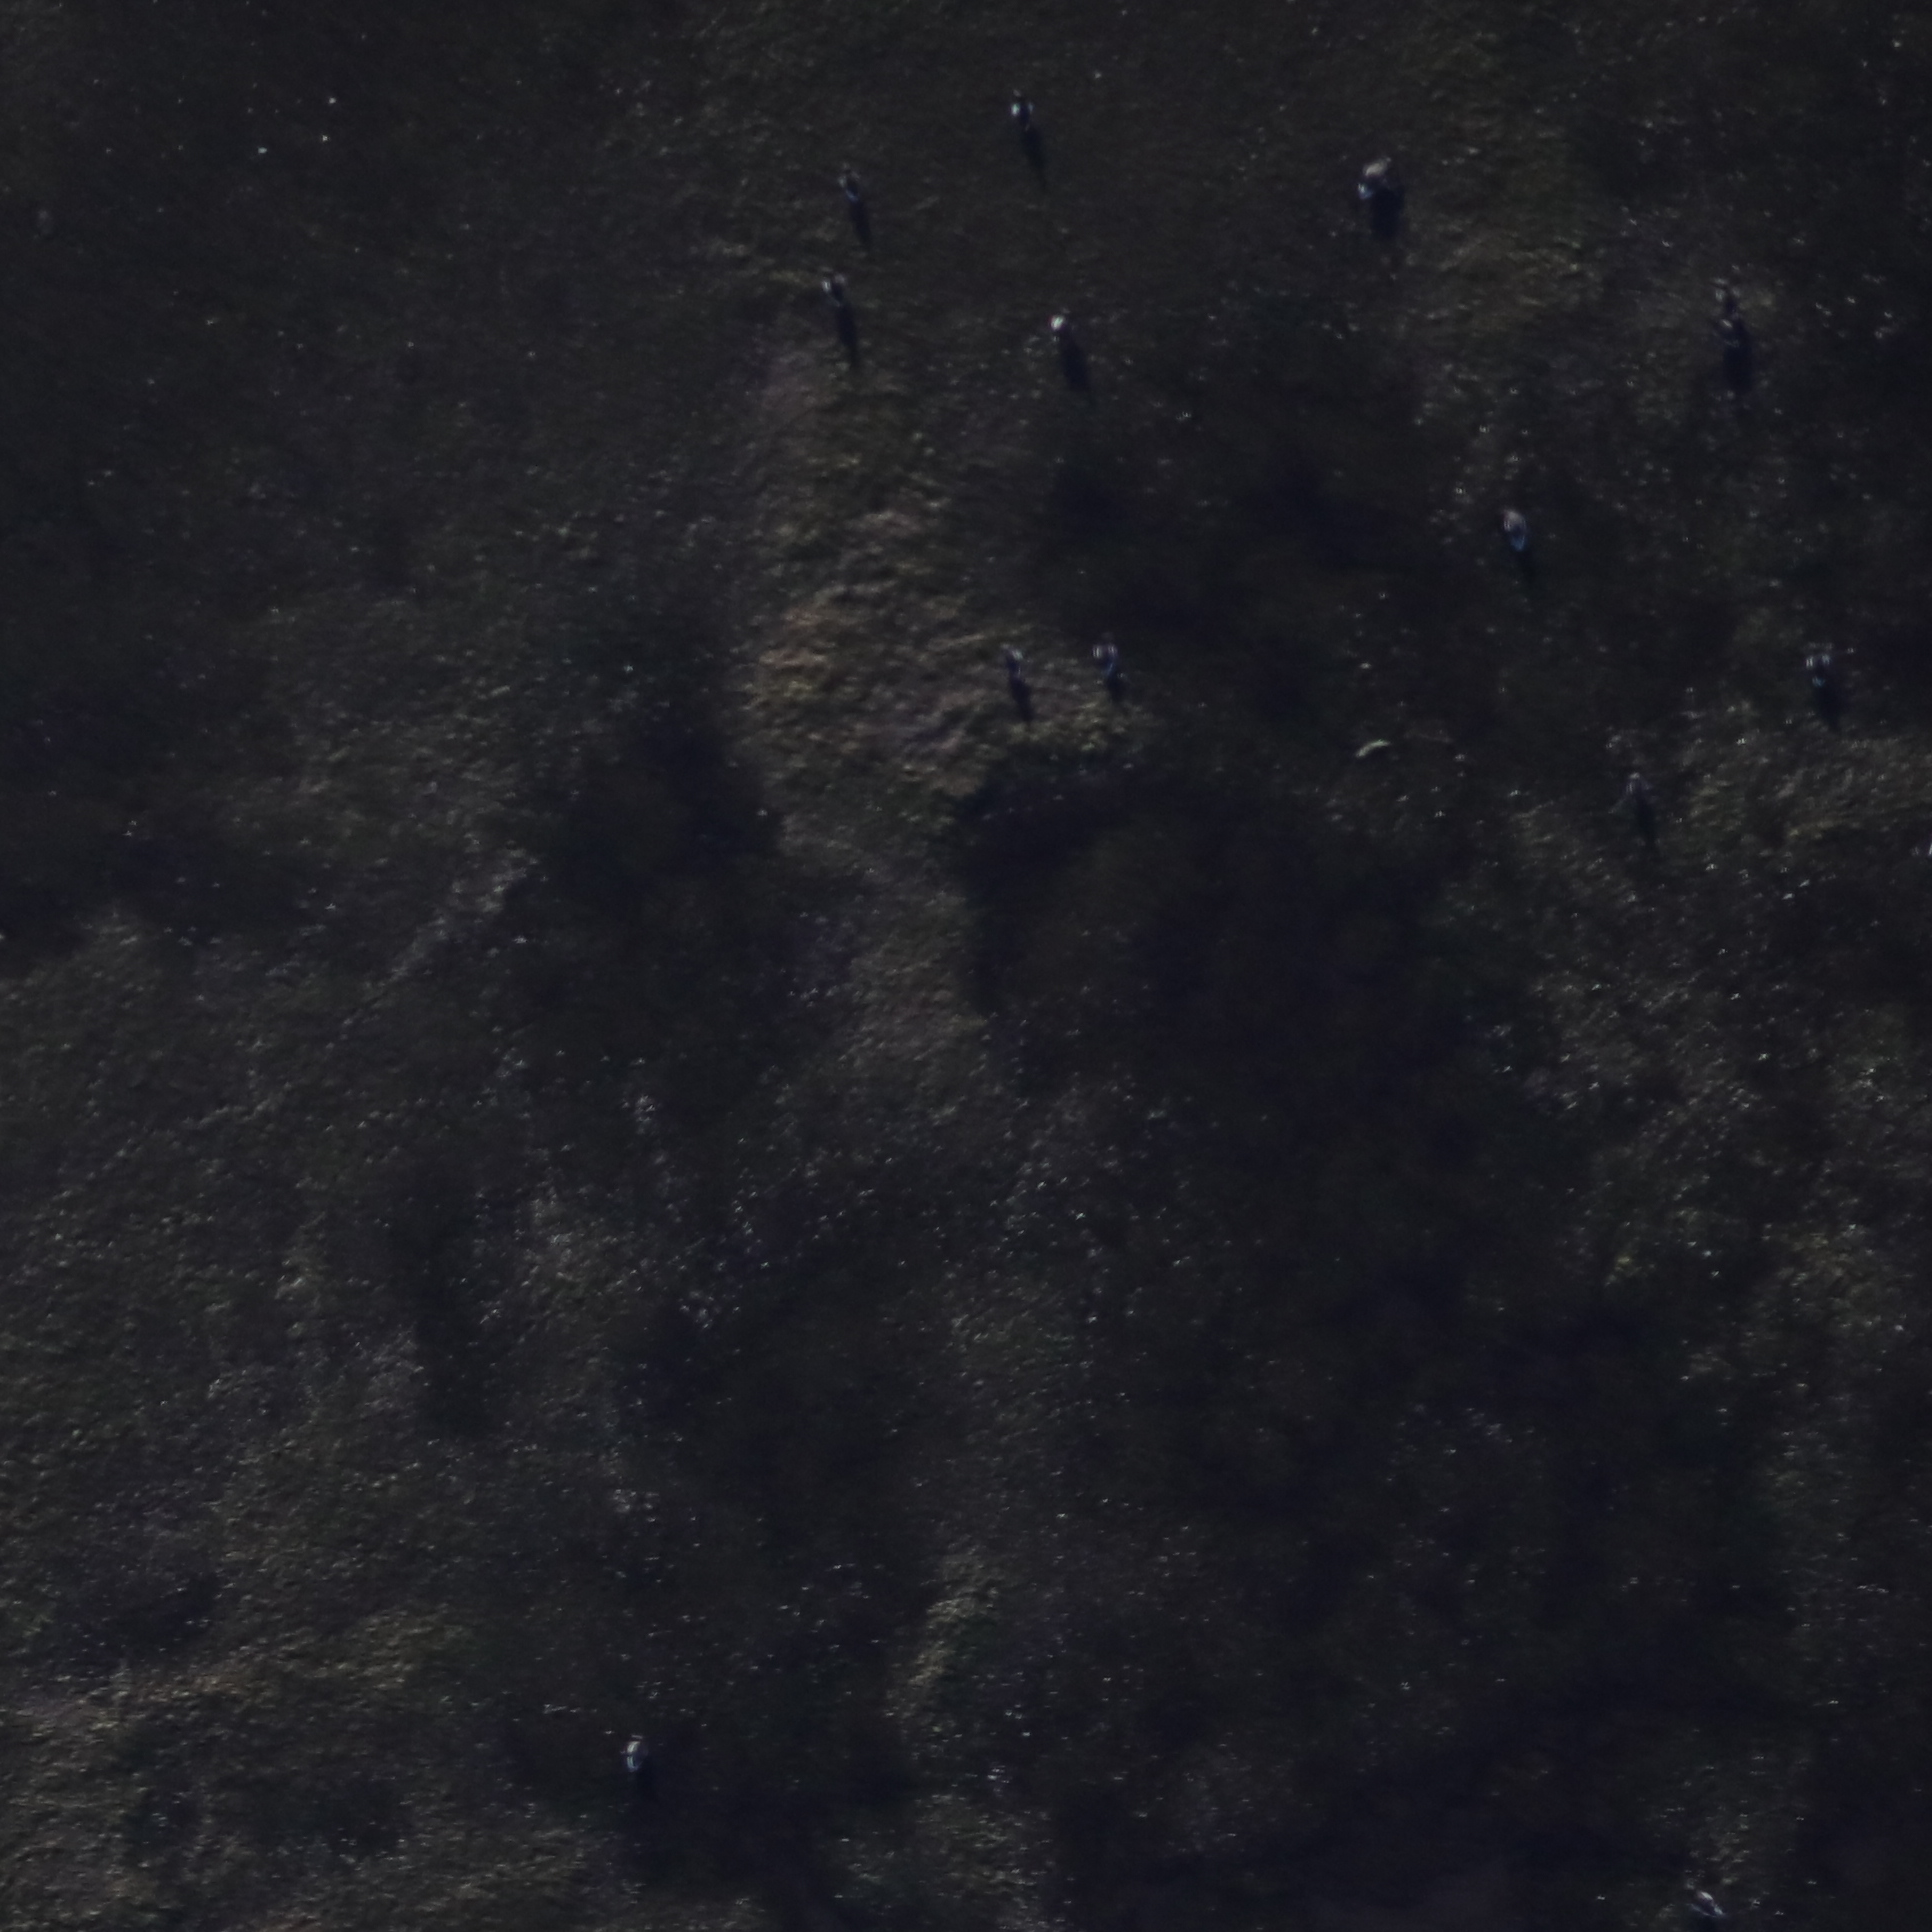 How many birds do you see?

13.